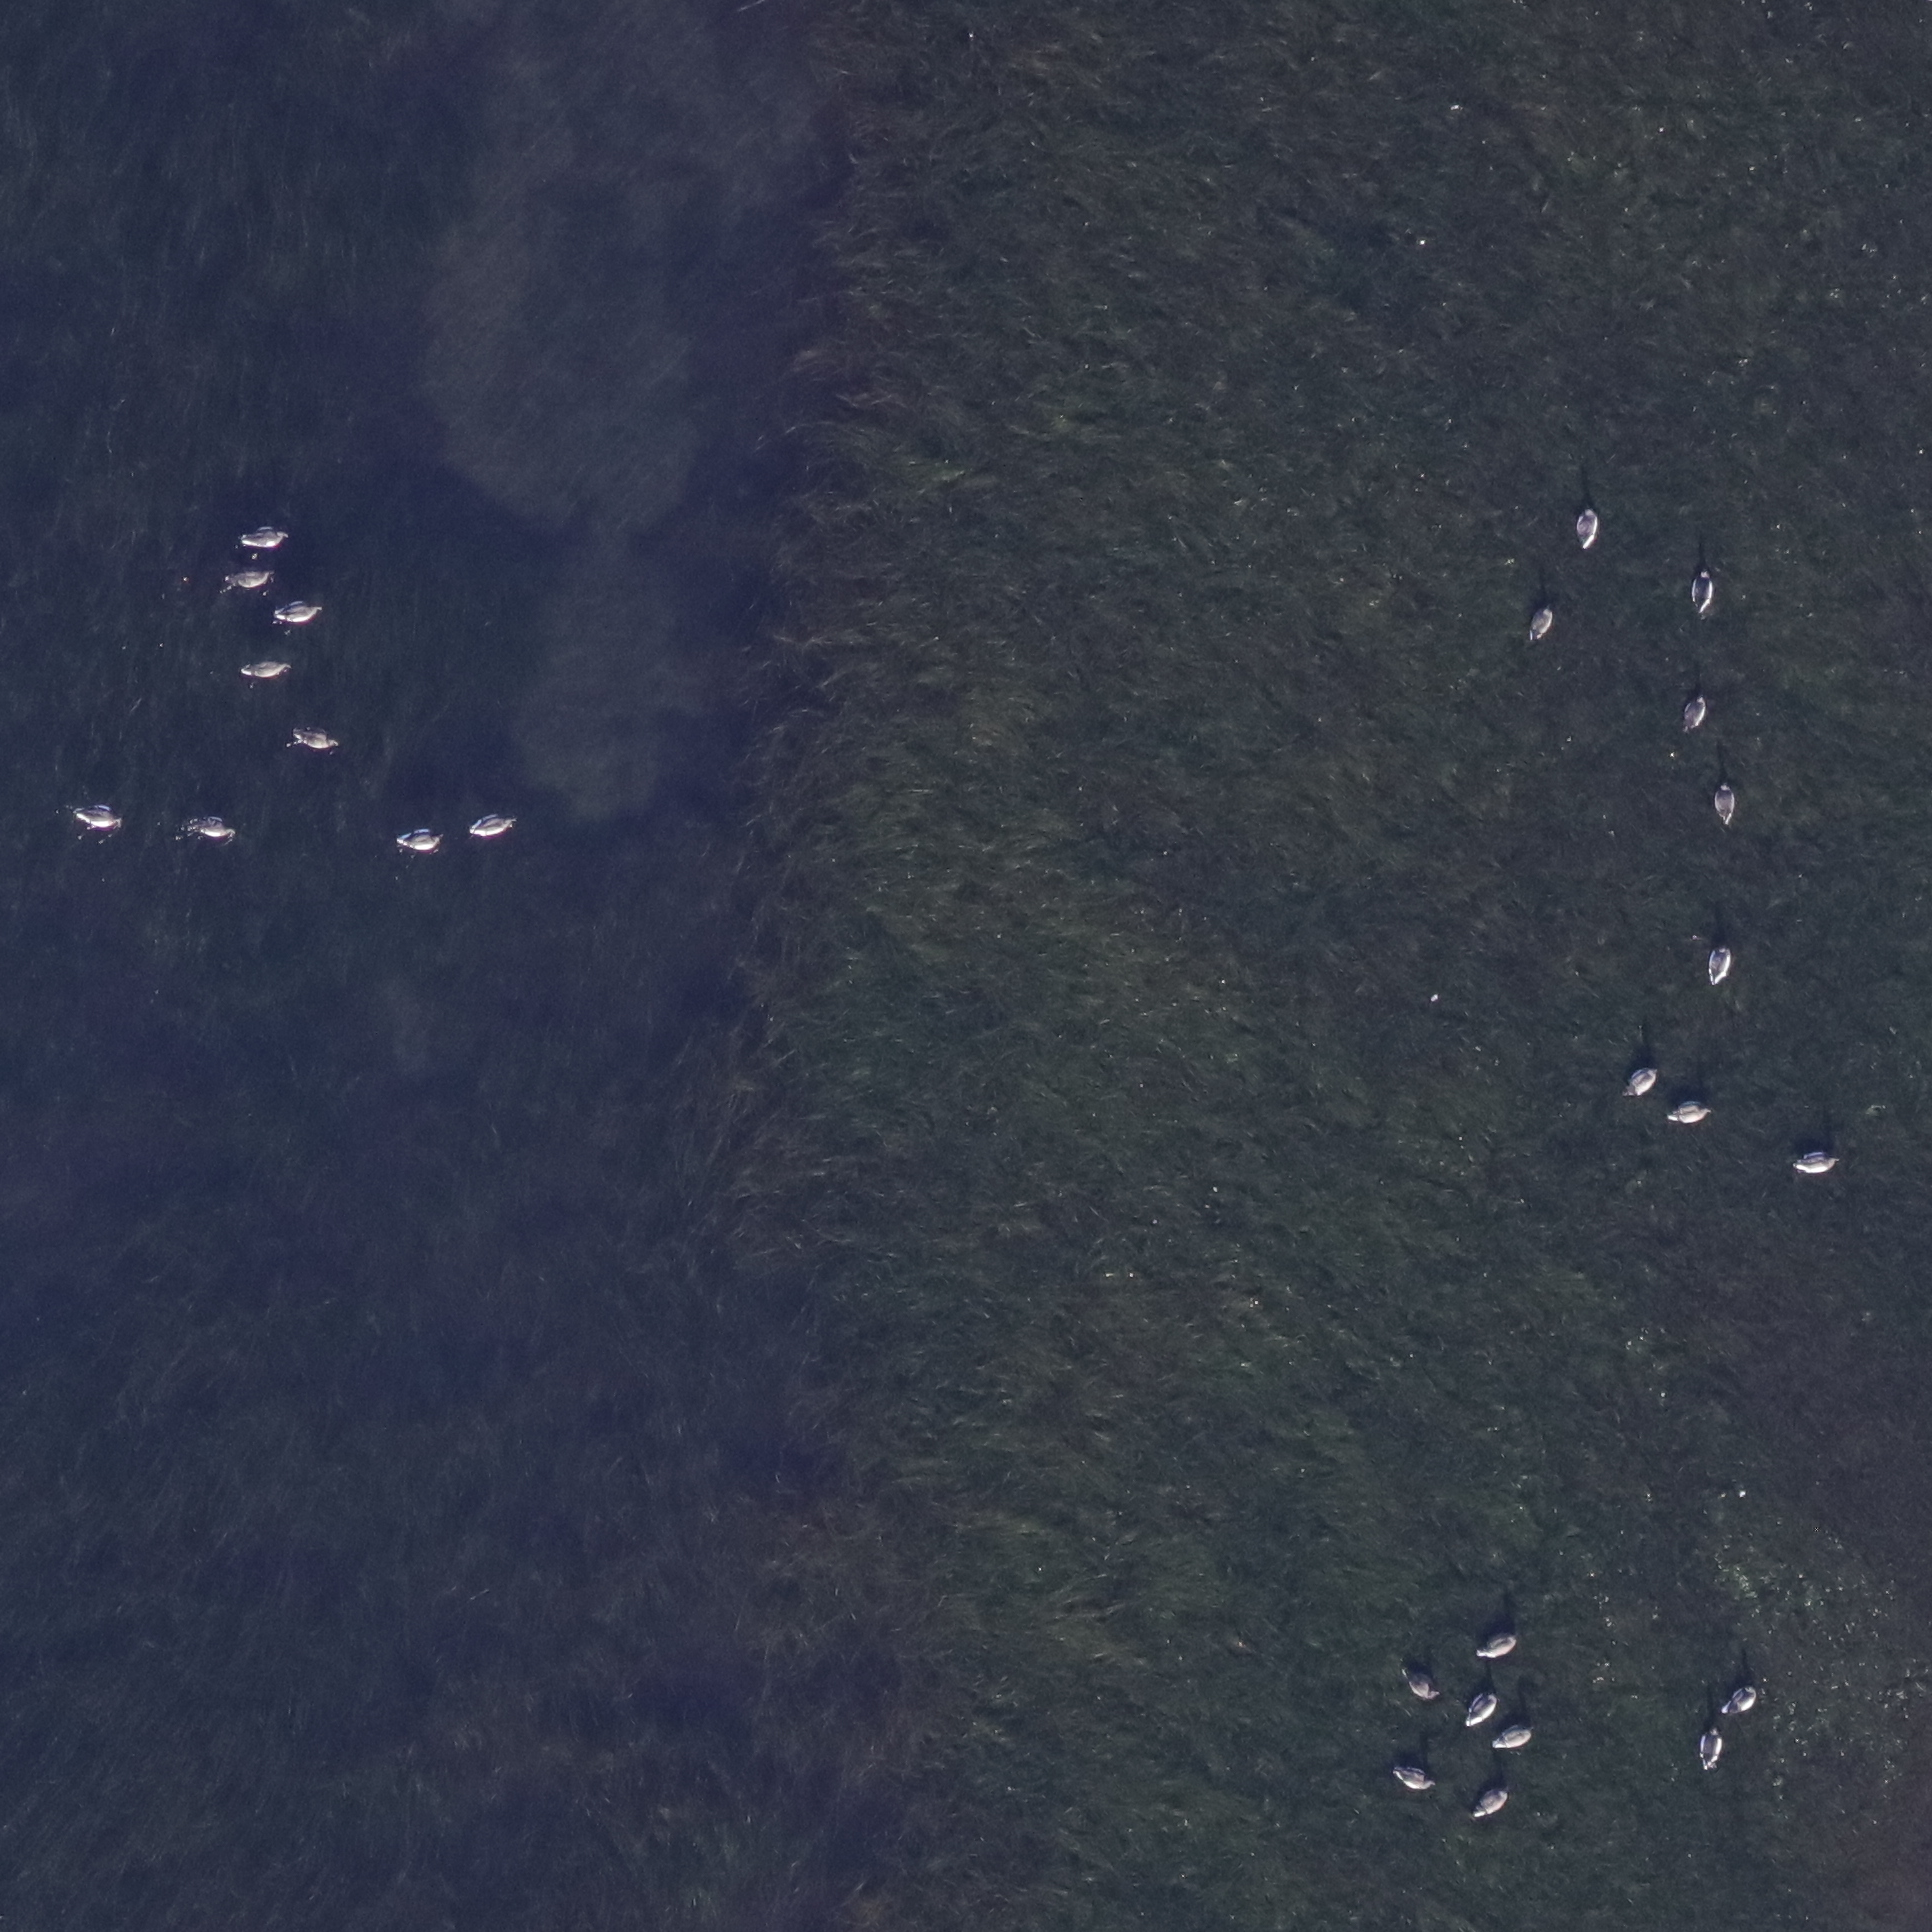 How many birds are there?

26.